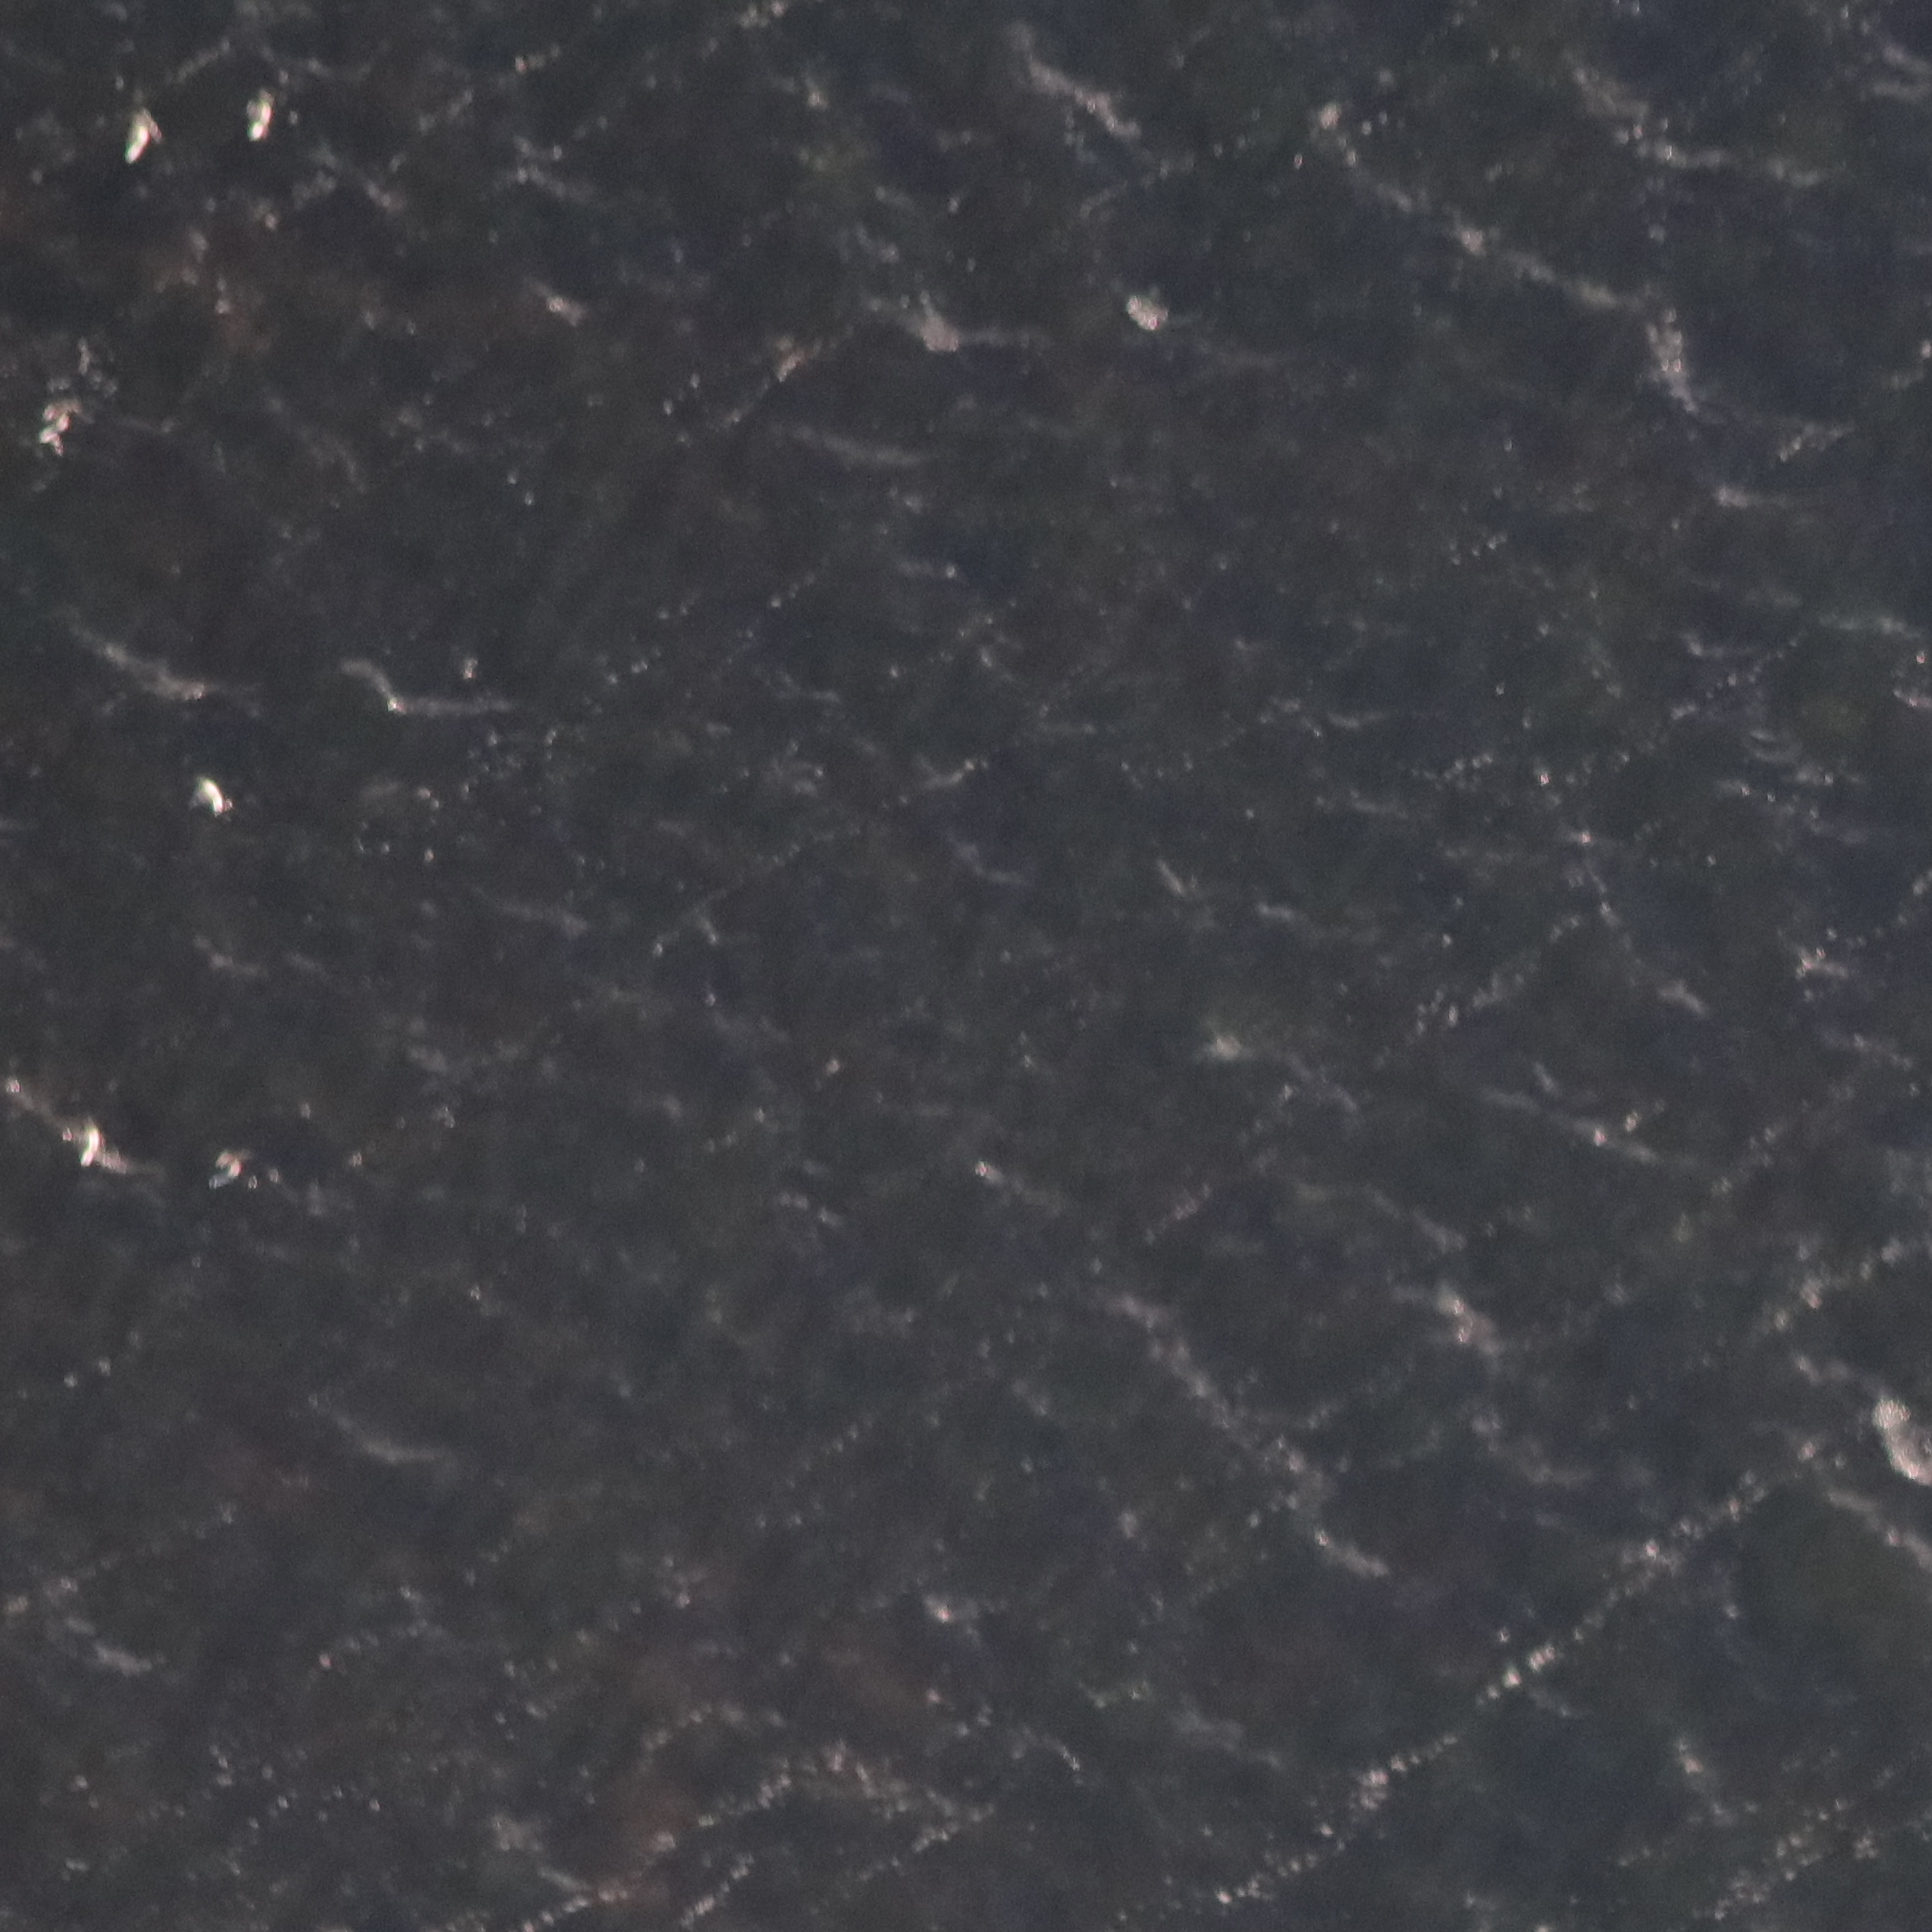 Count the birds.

6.